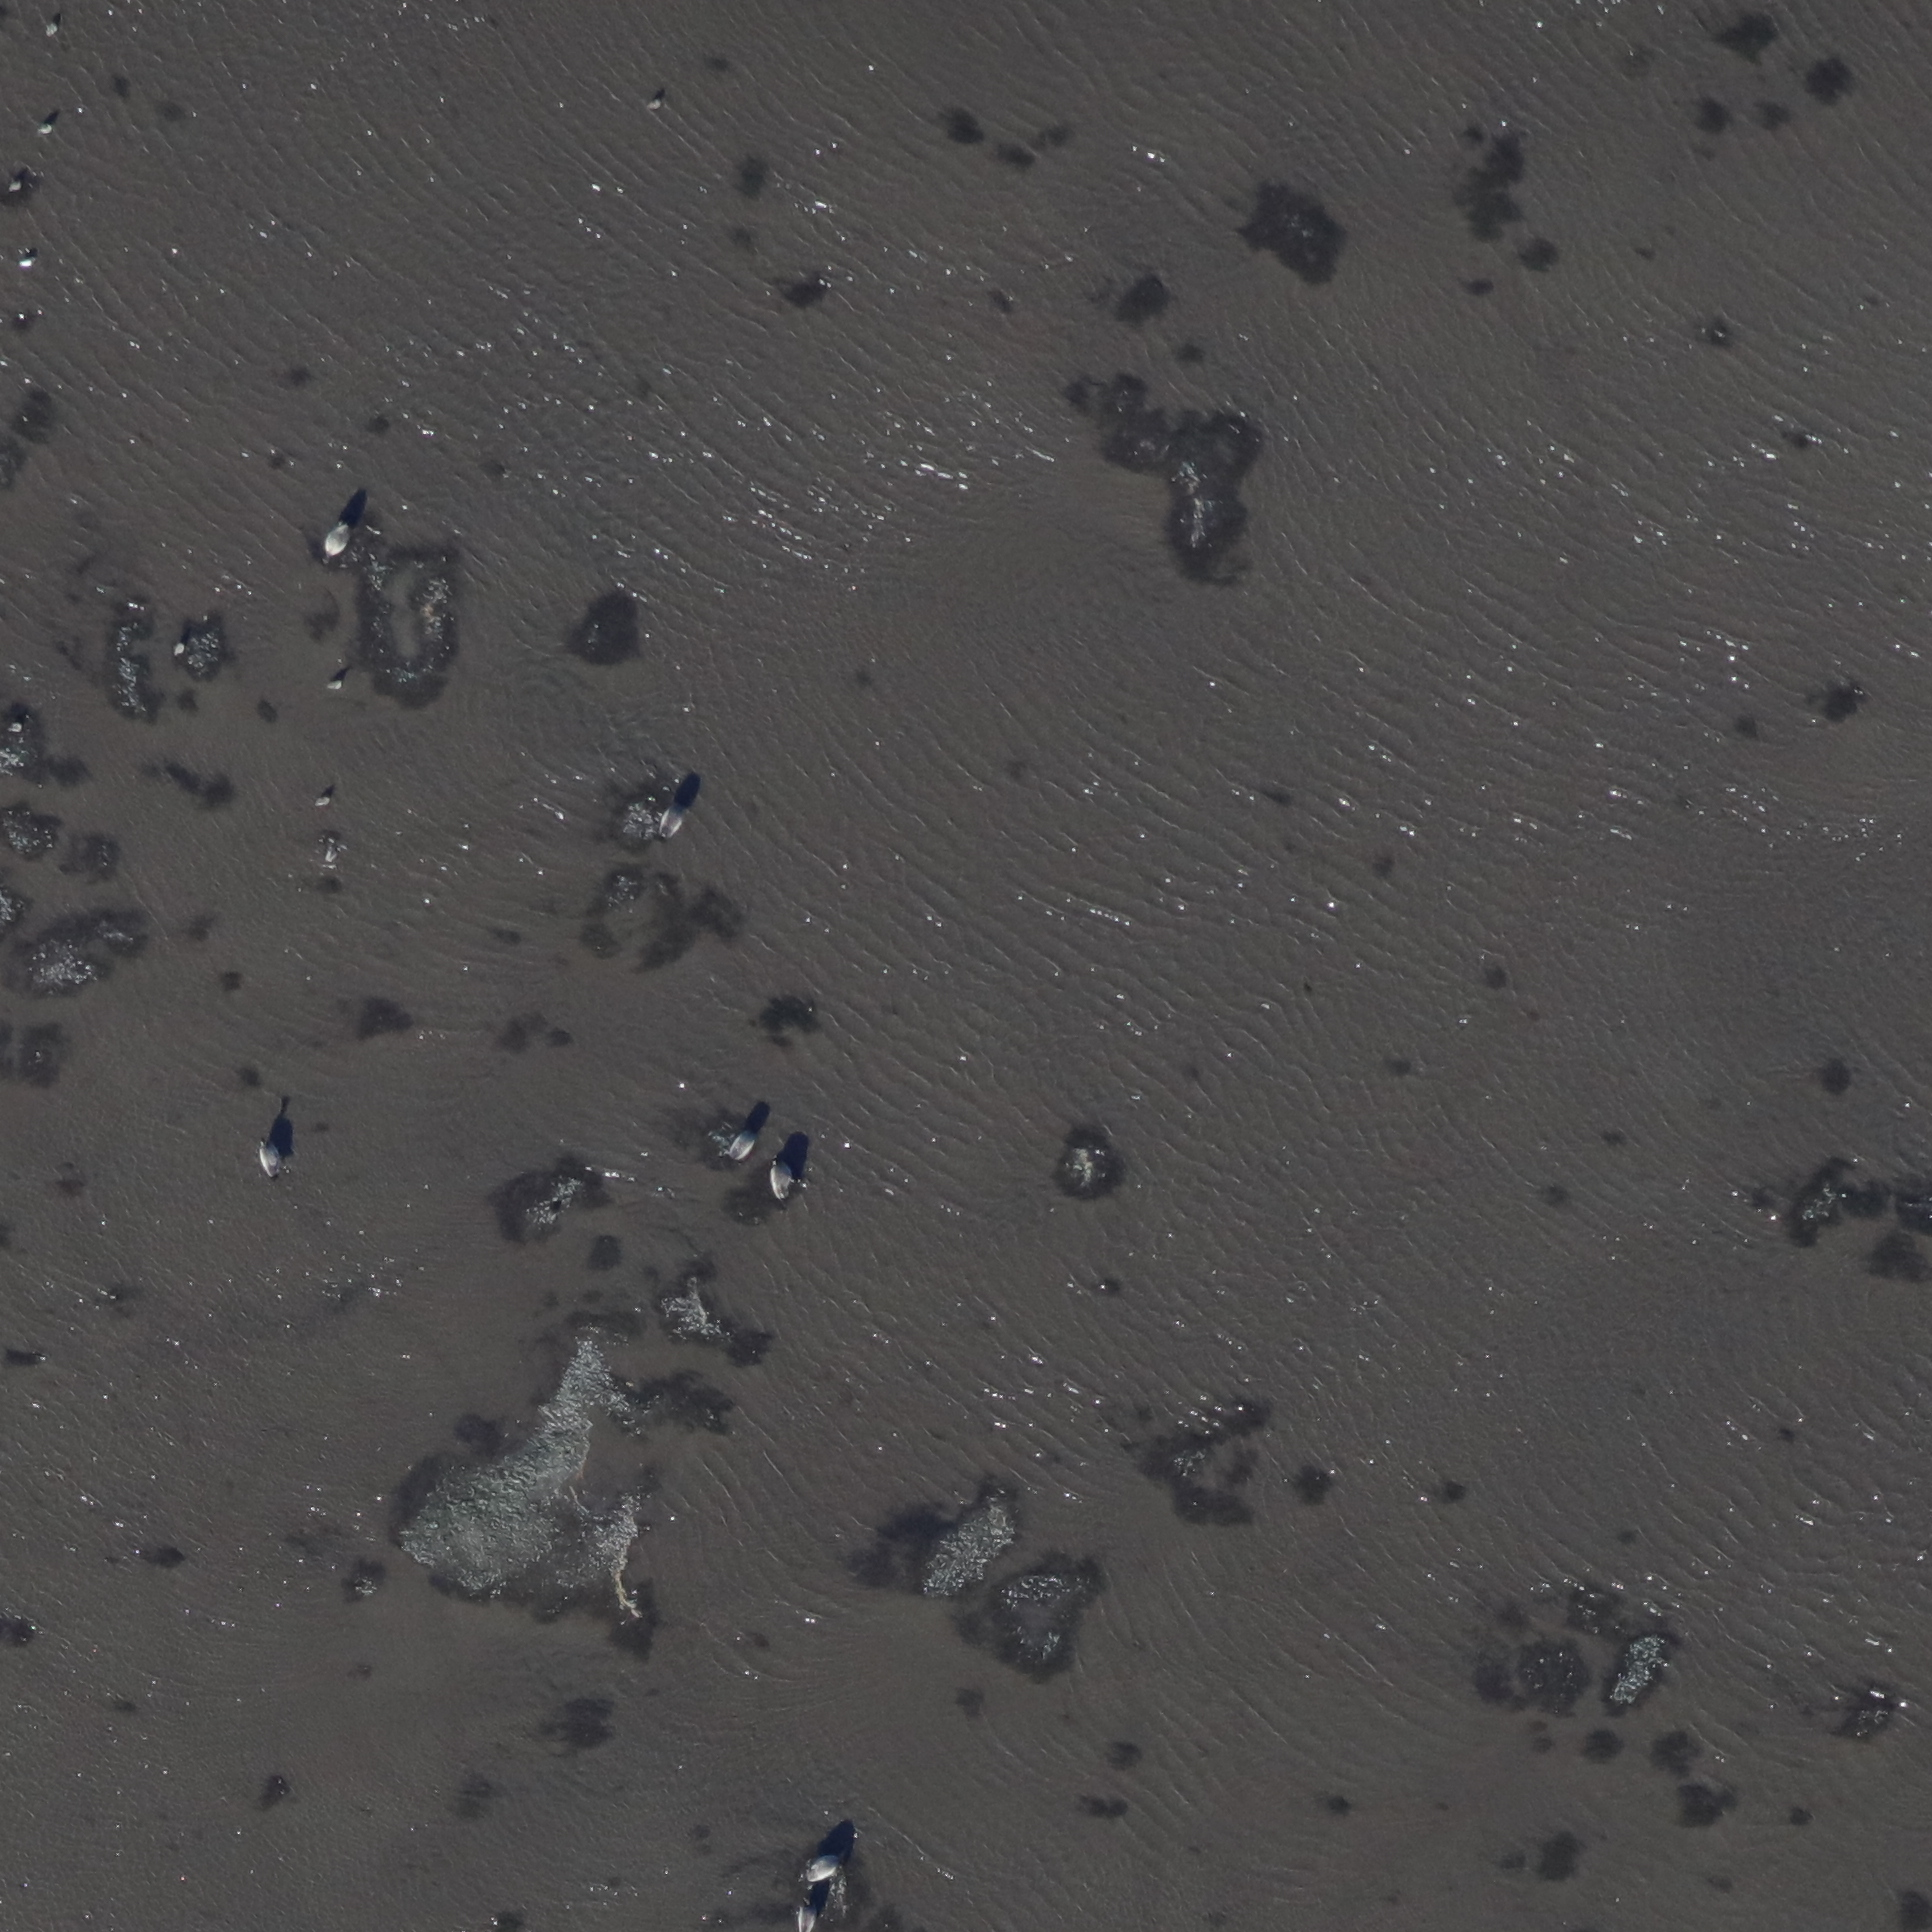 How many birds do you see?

16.